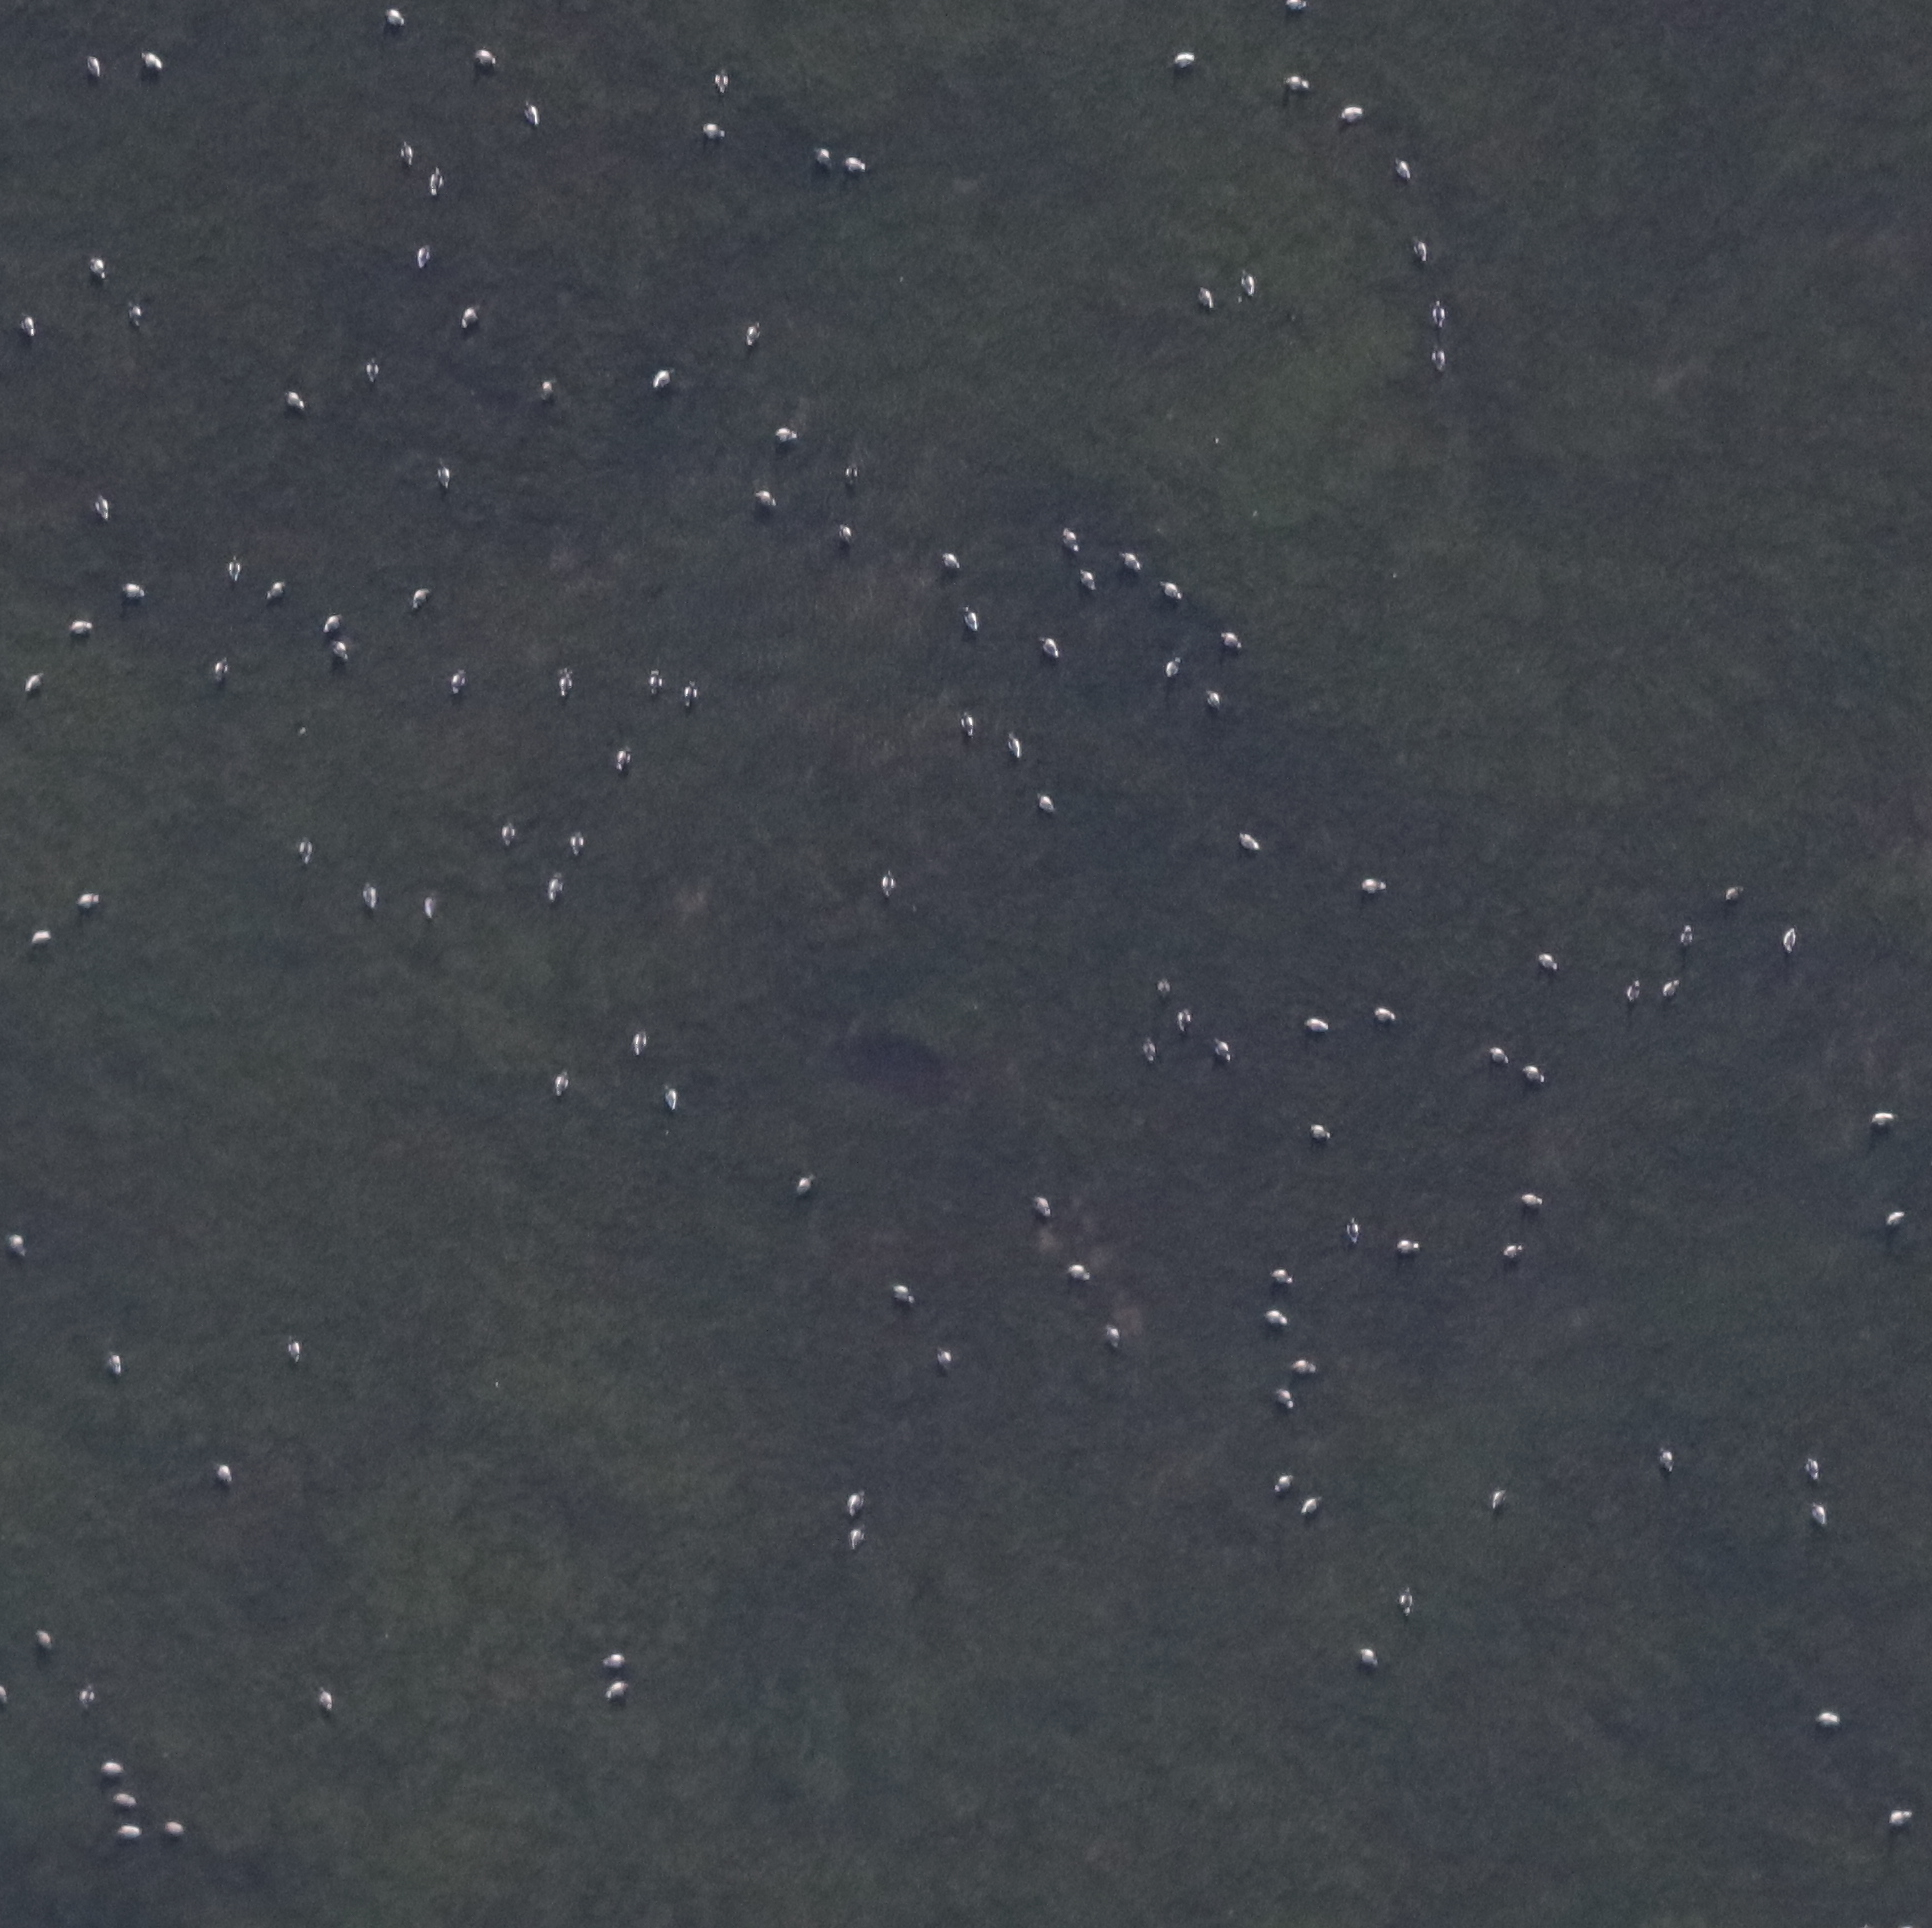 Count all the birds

136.